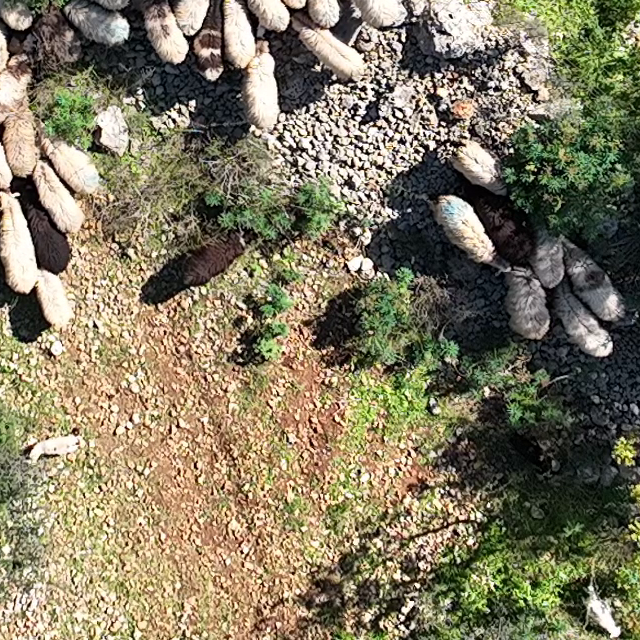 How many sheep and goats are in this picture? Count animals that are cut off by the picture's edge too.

32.